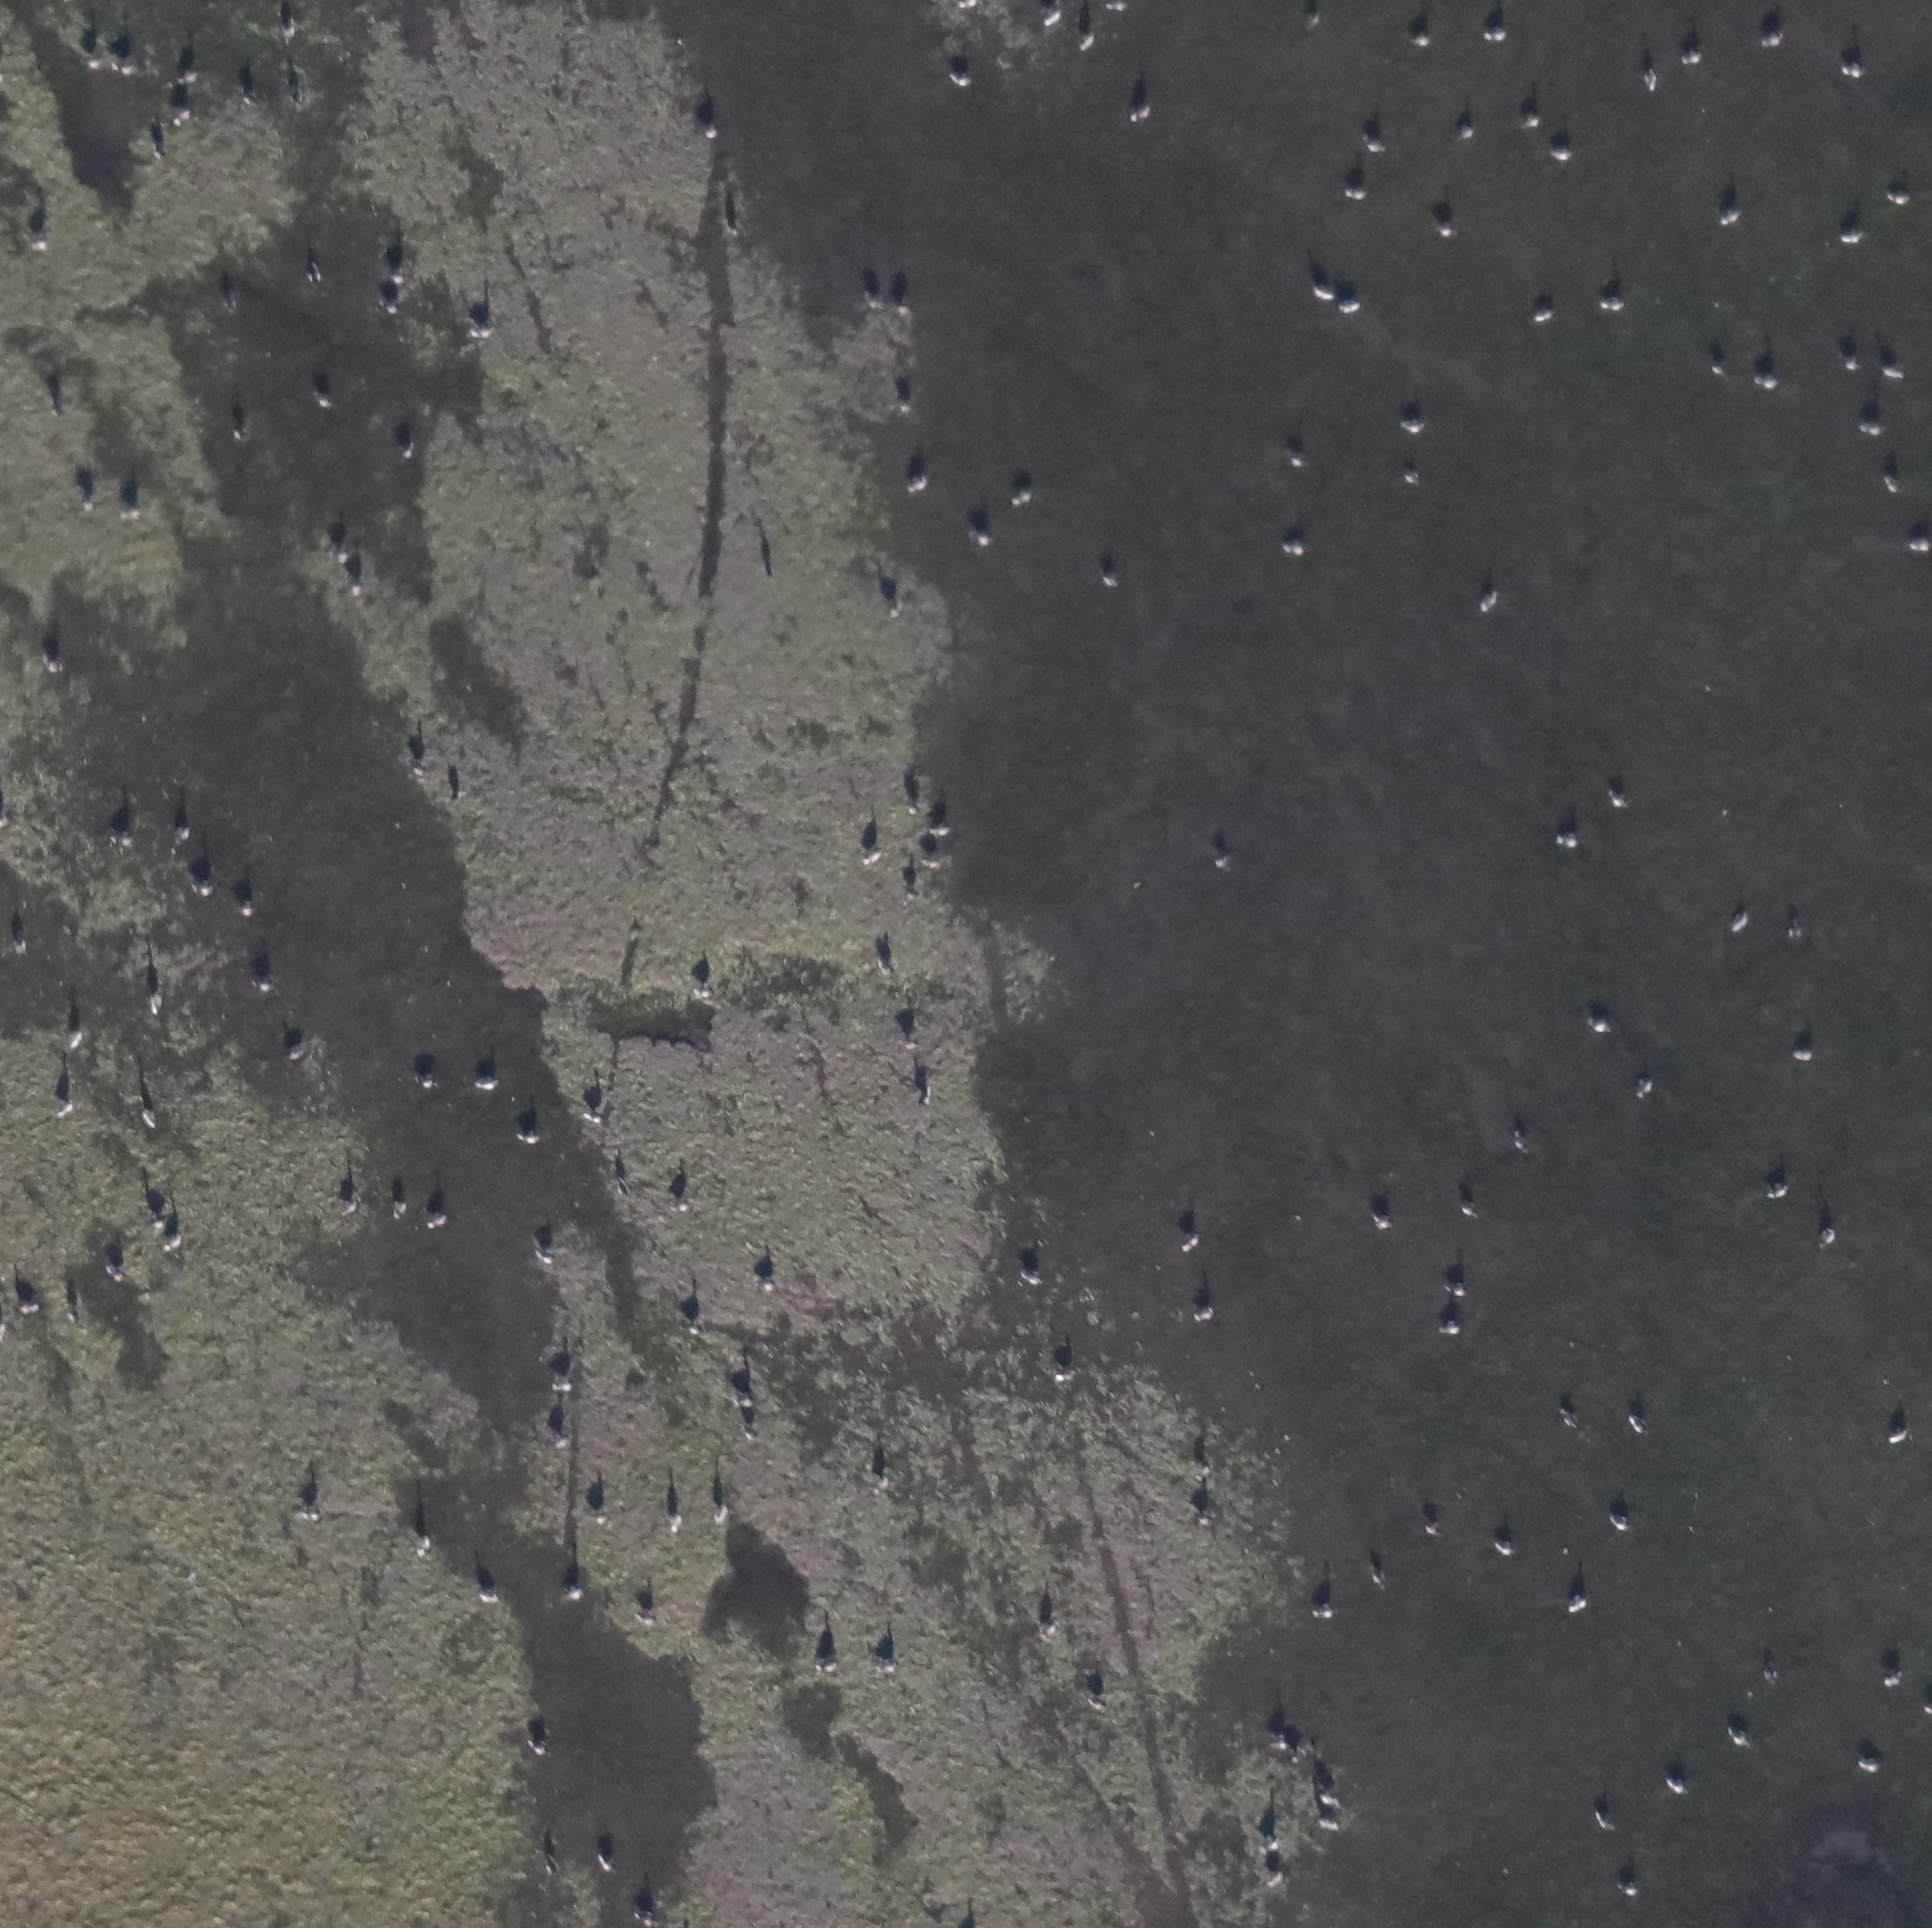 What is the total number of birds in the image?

175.